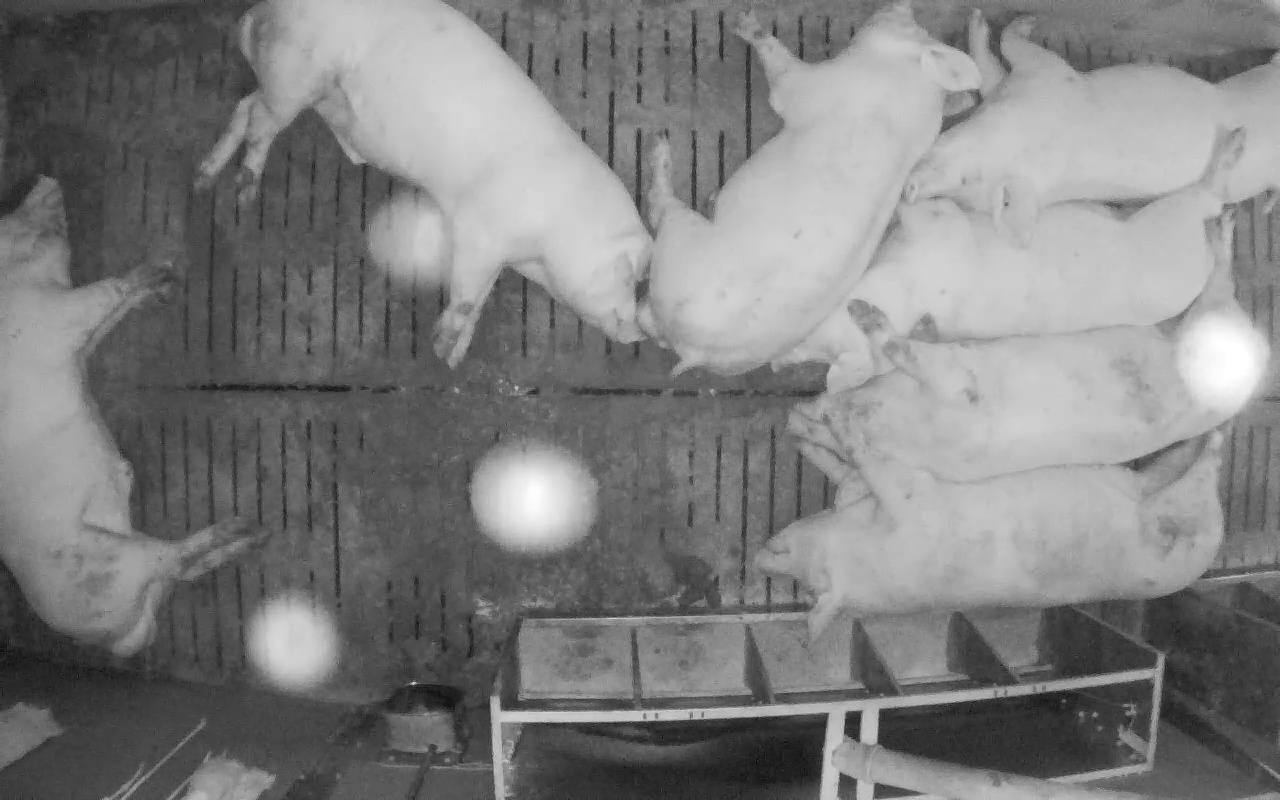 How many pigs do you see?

7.